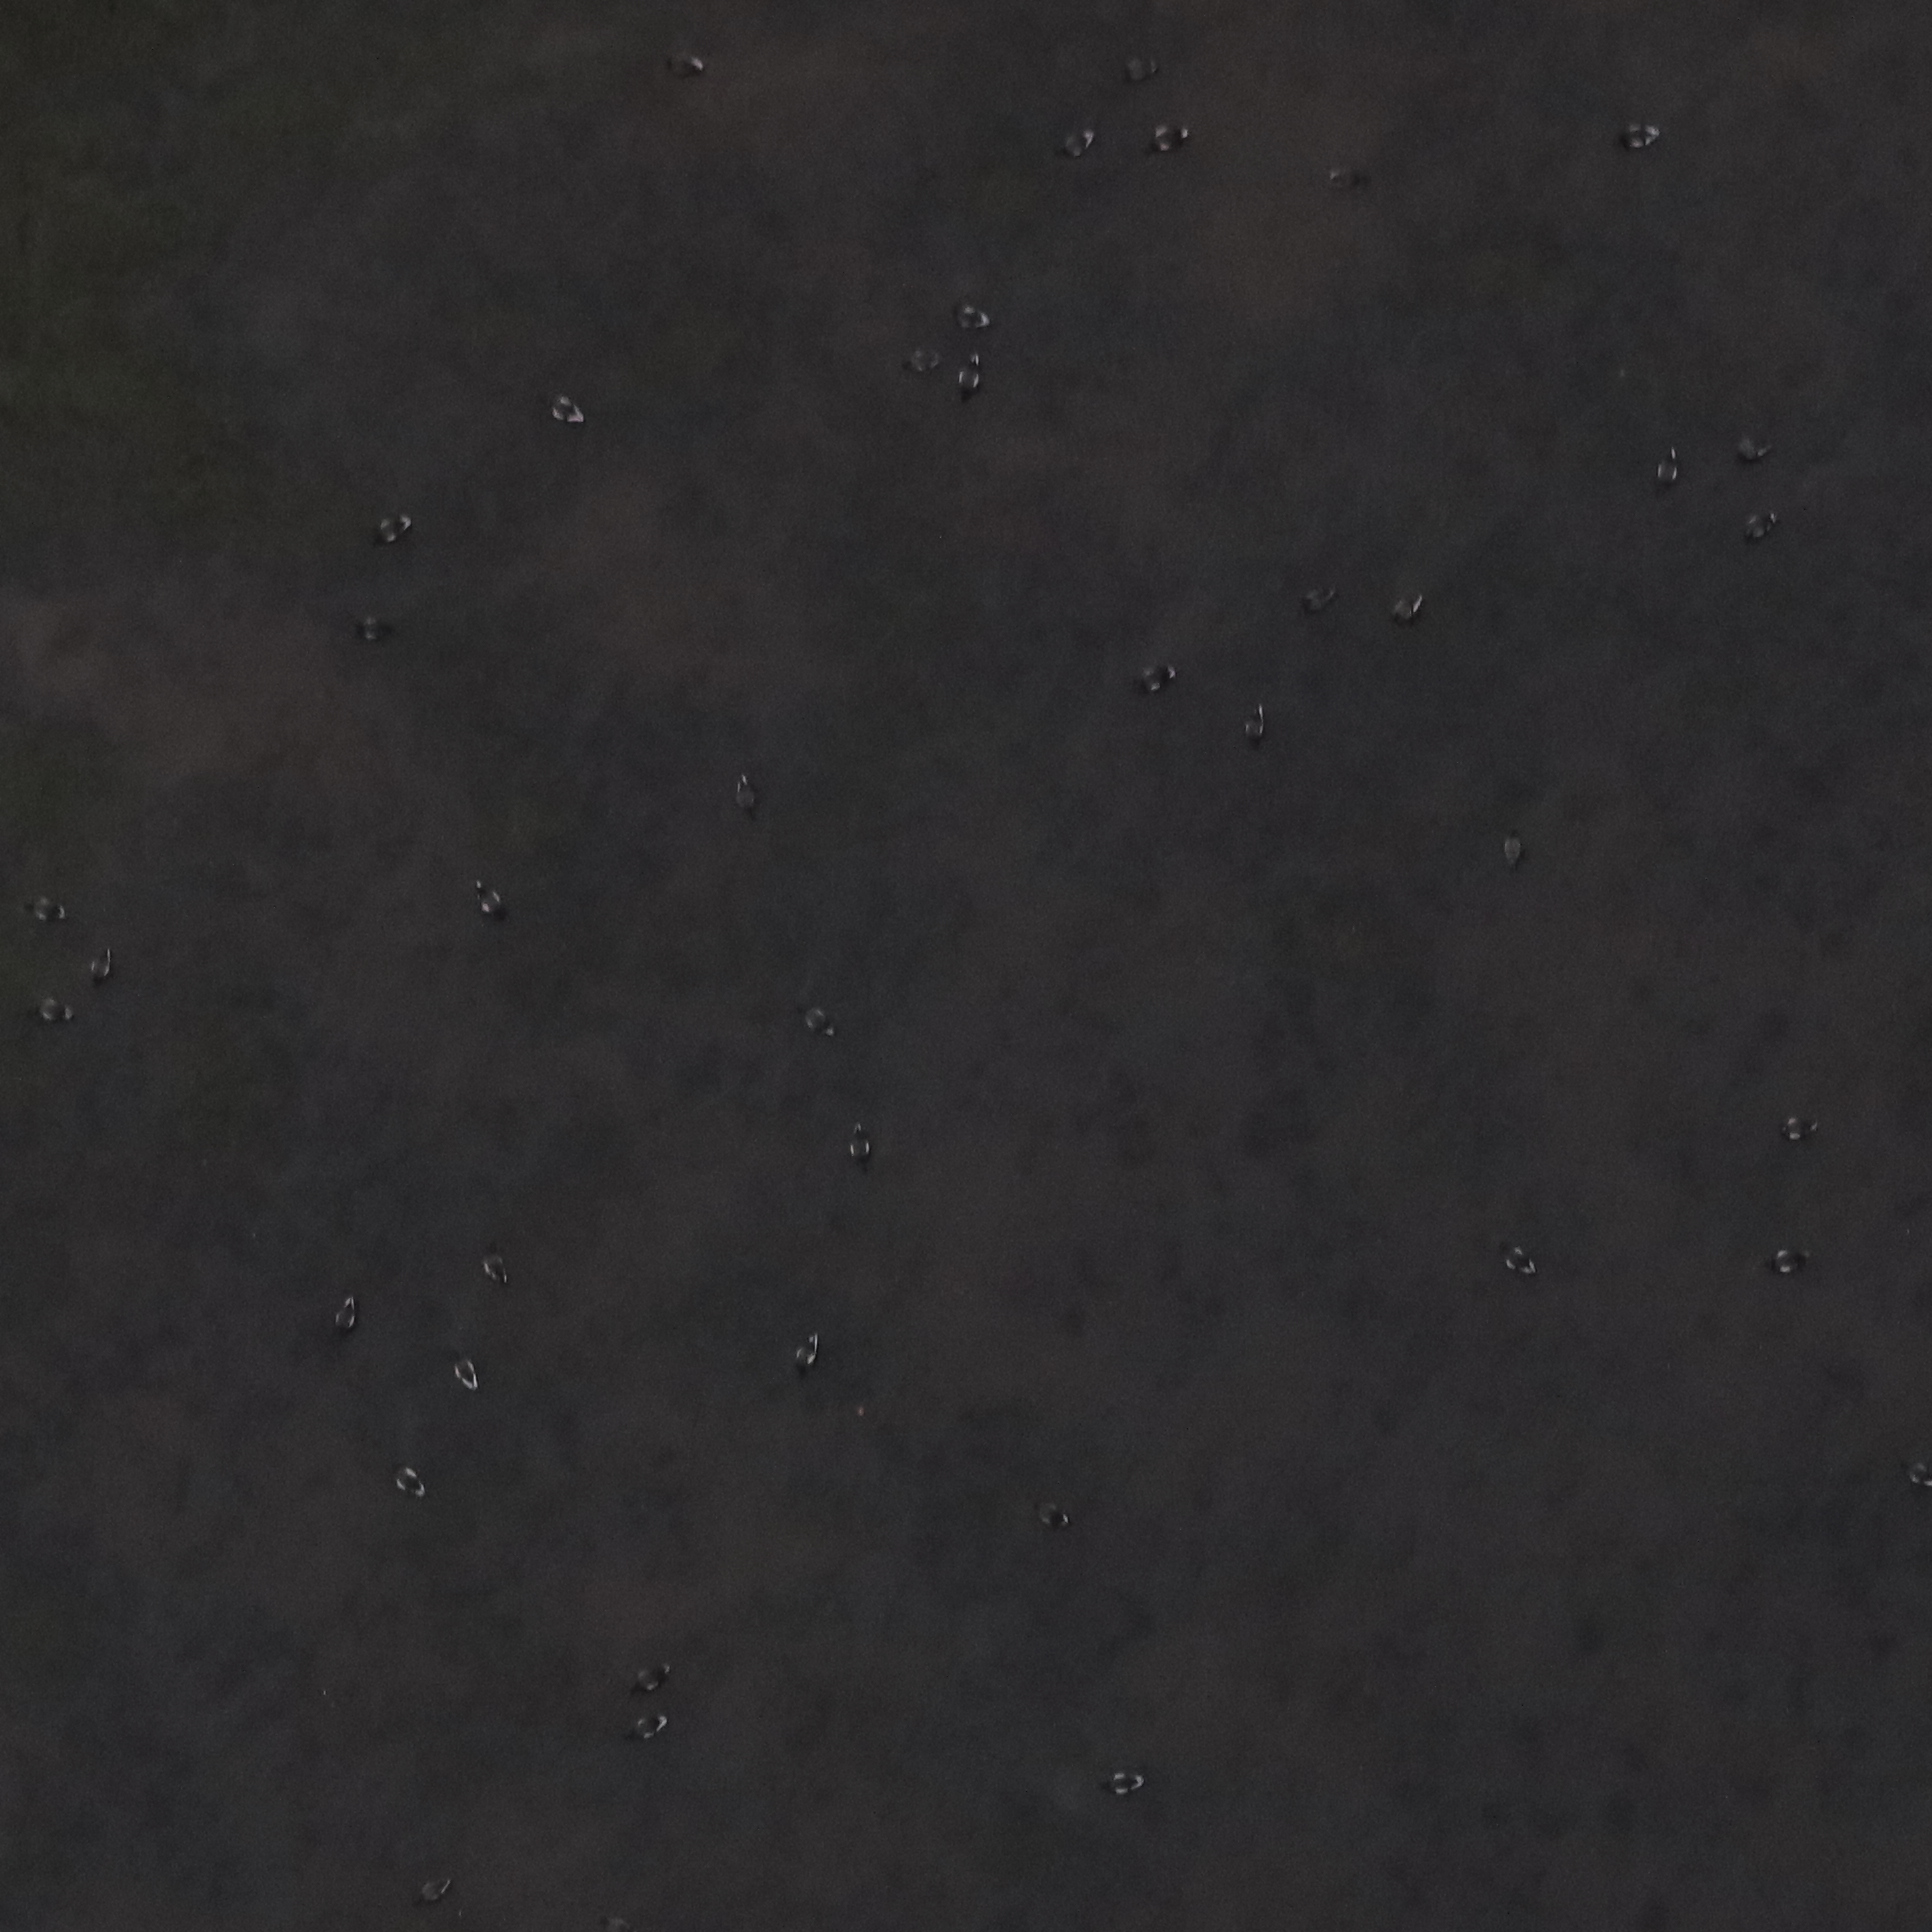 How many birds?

41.